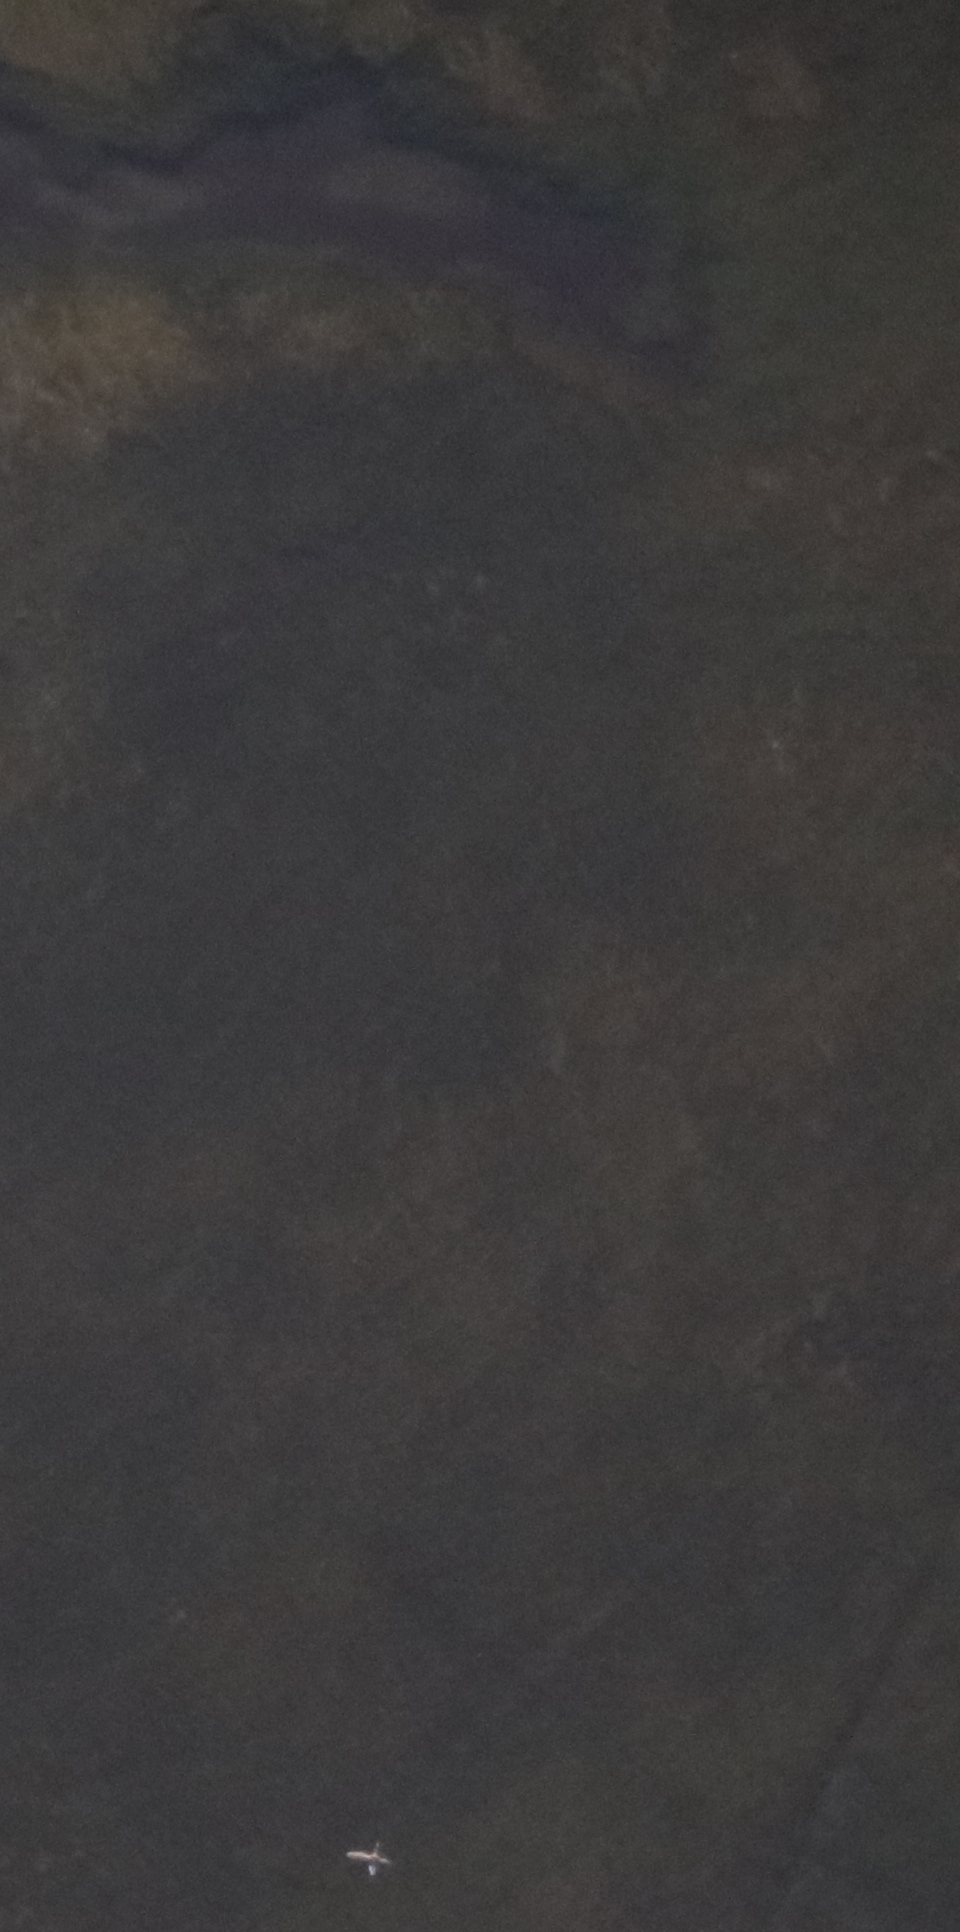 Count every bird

1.